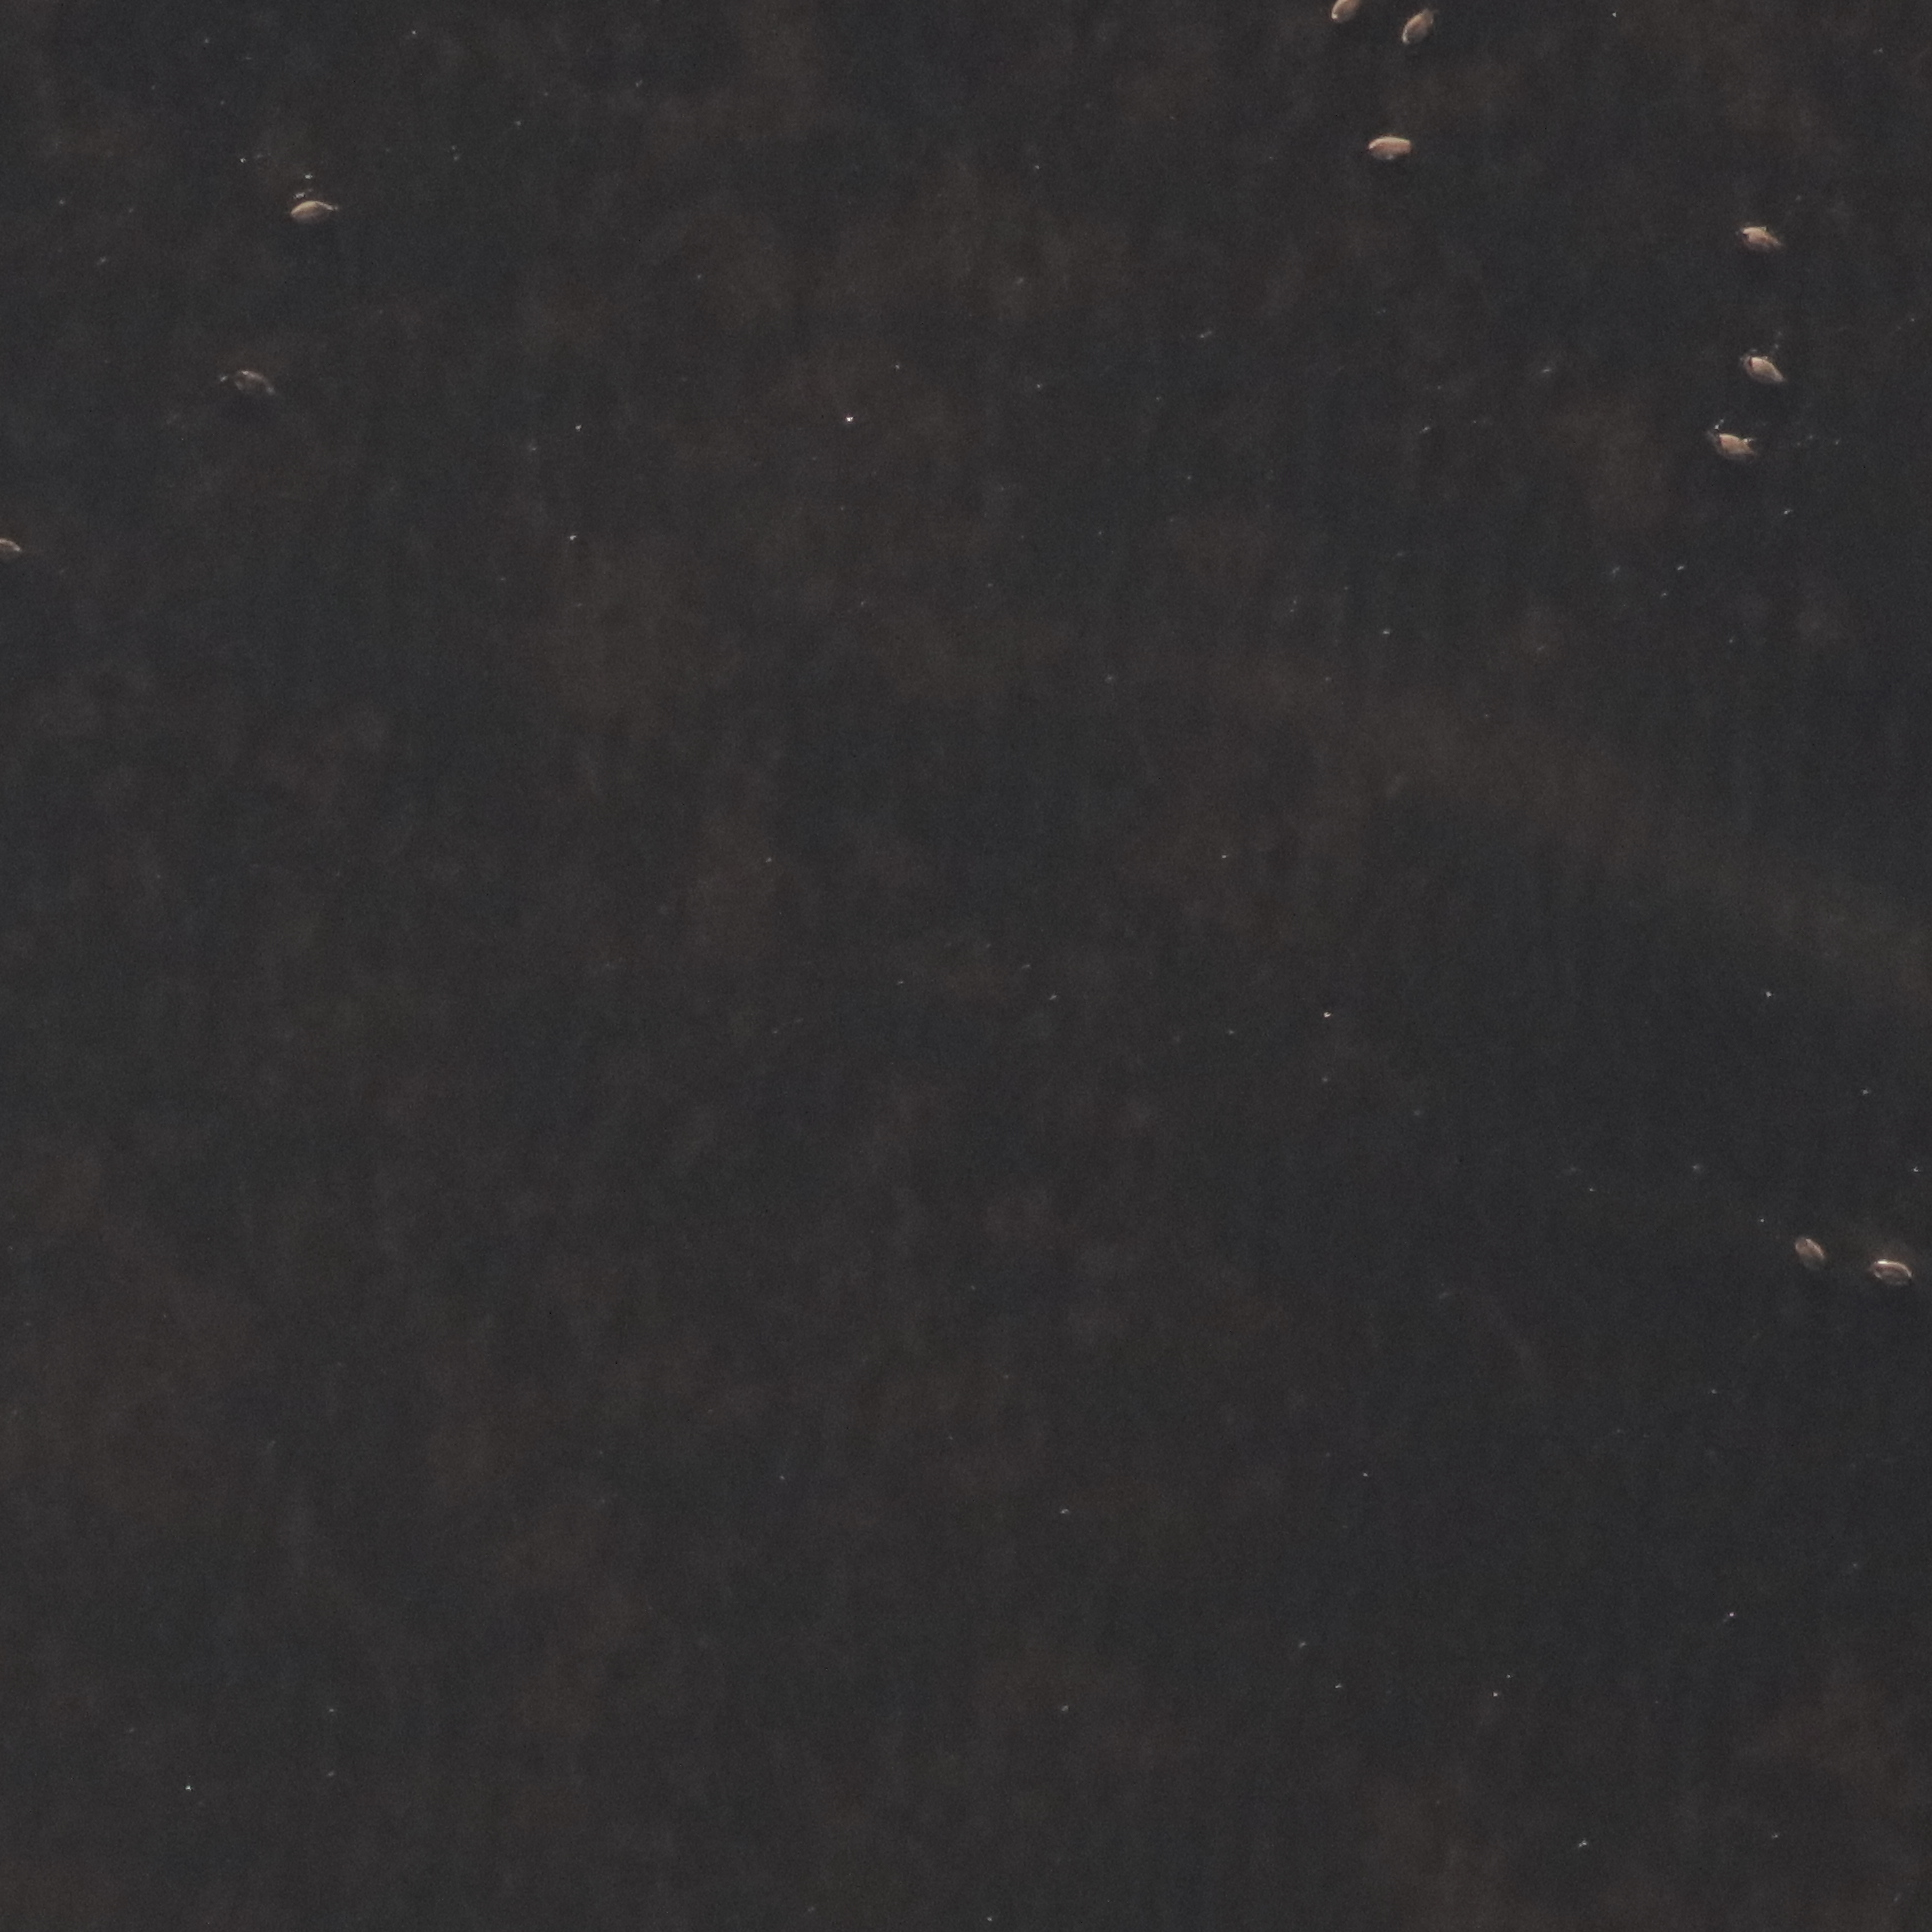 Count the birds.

10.